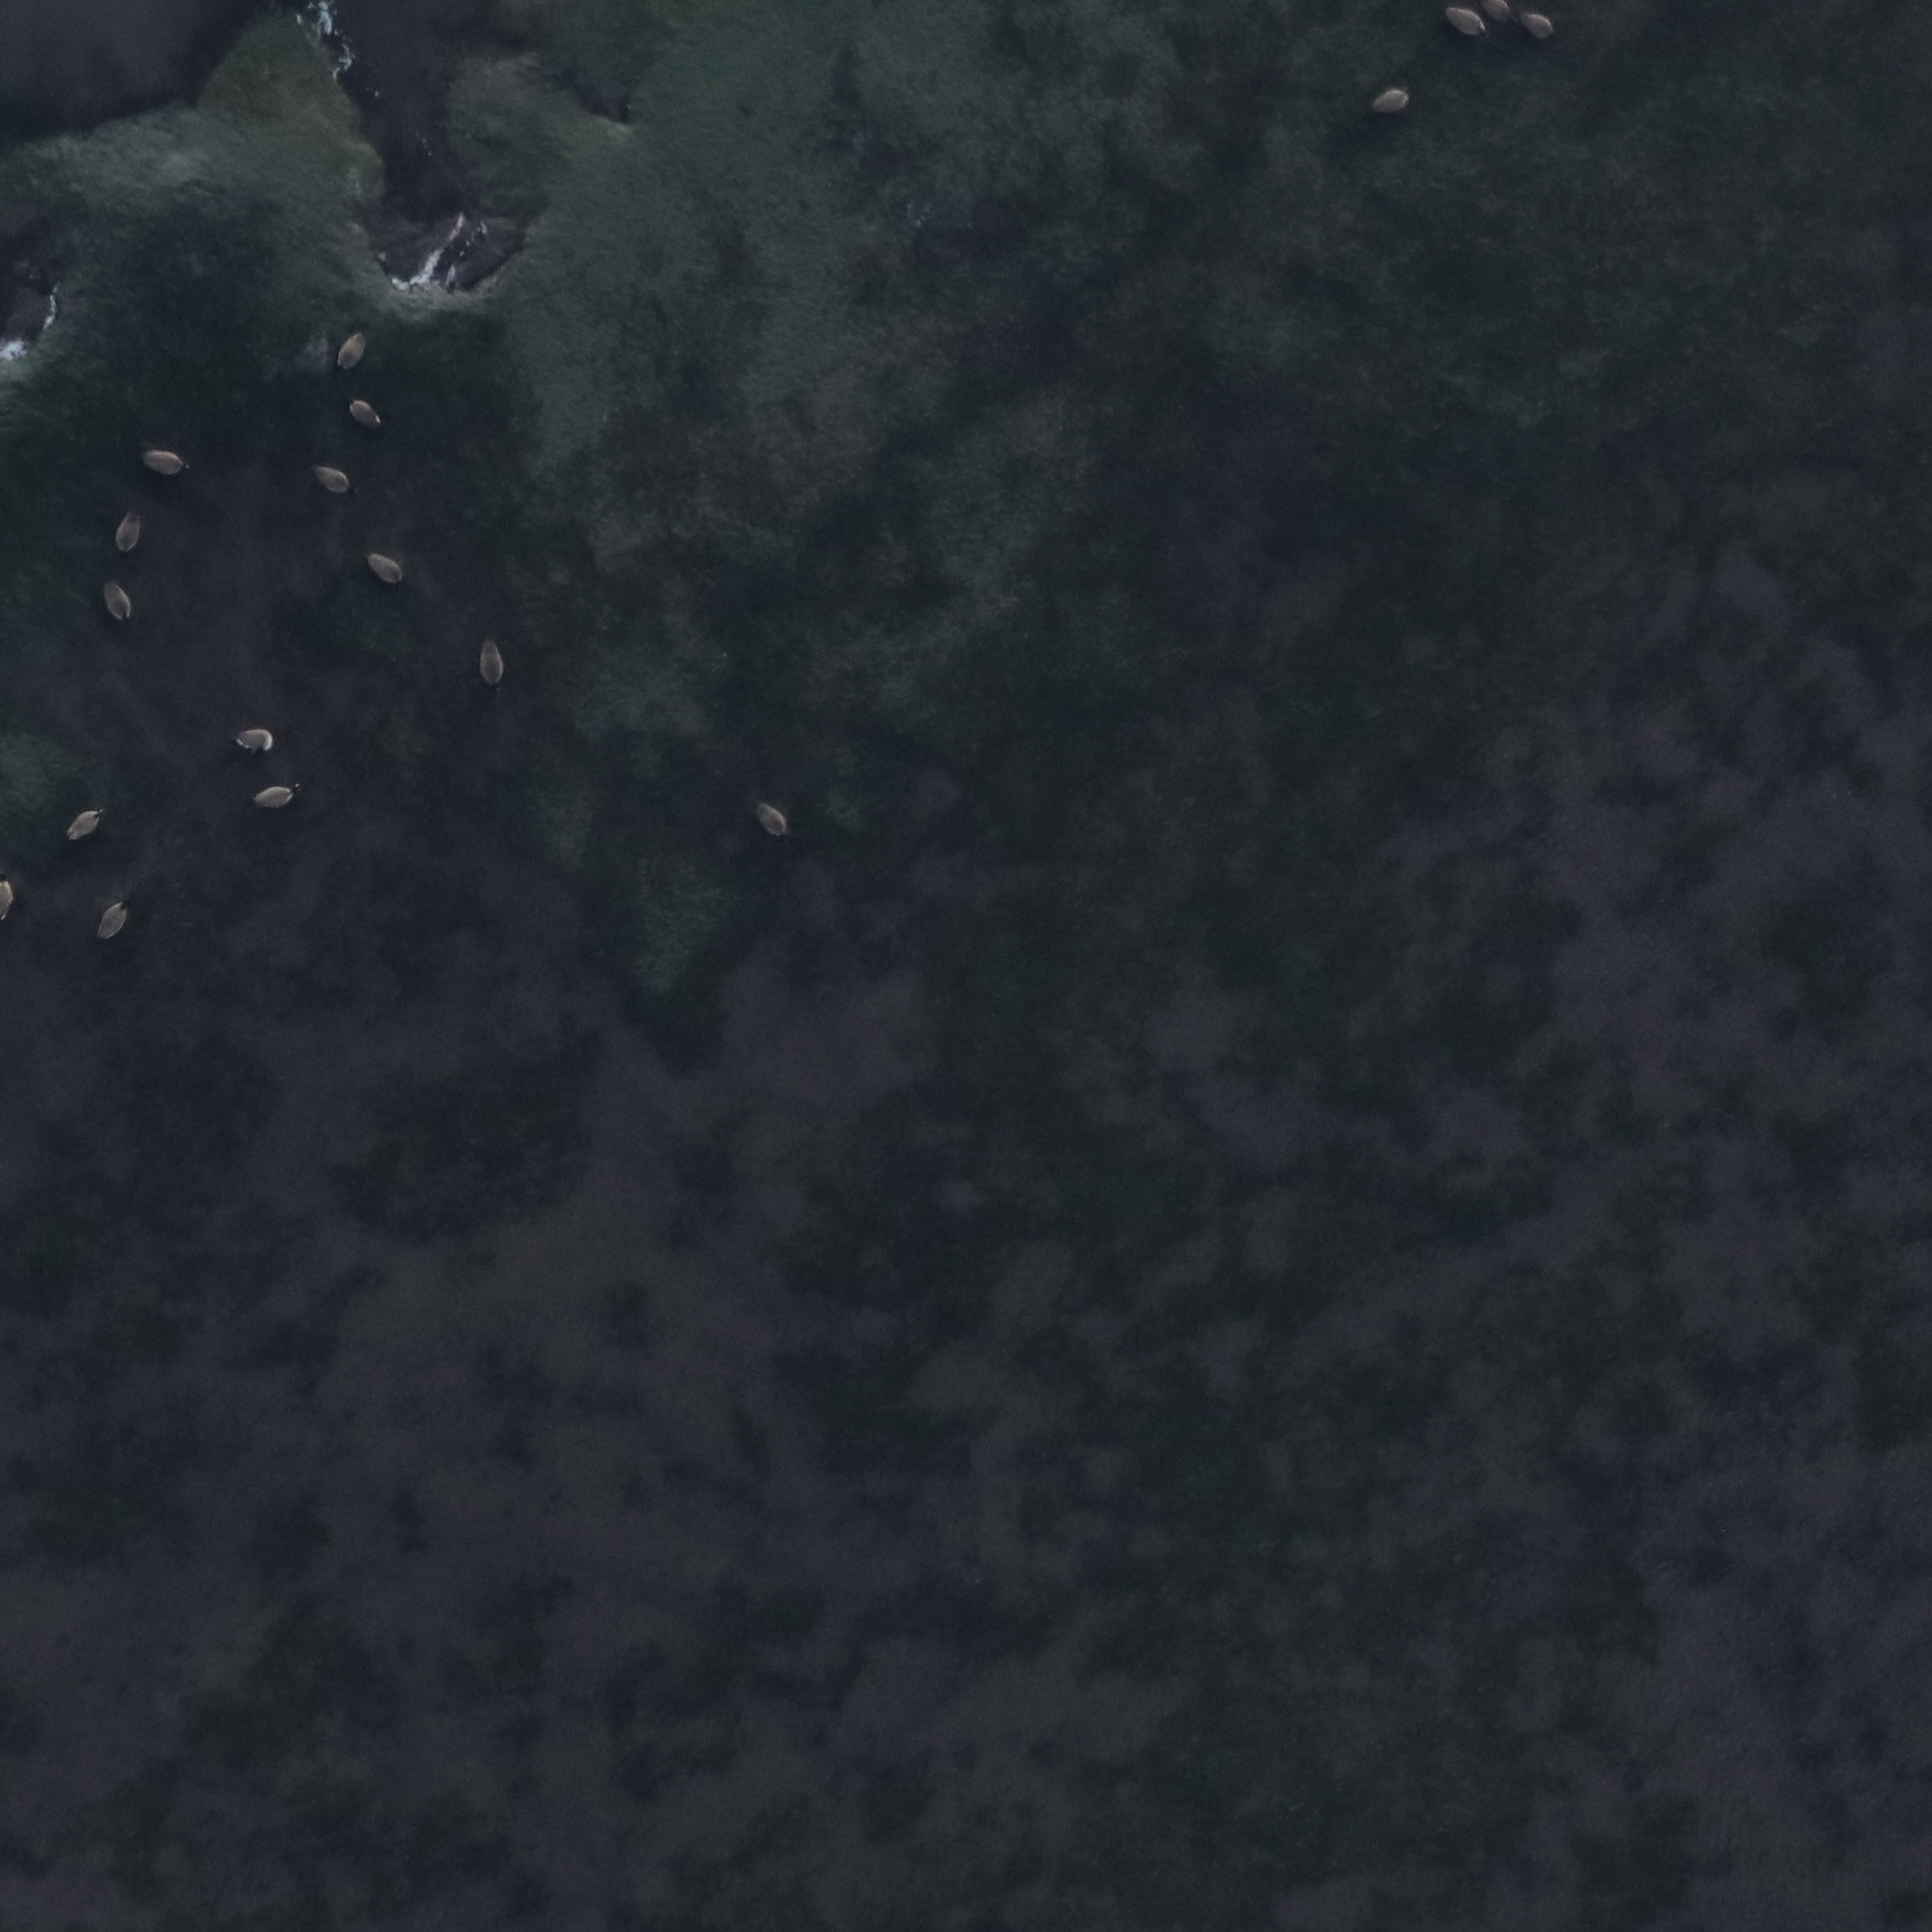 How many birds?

18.